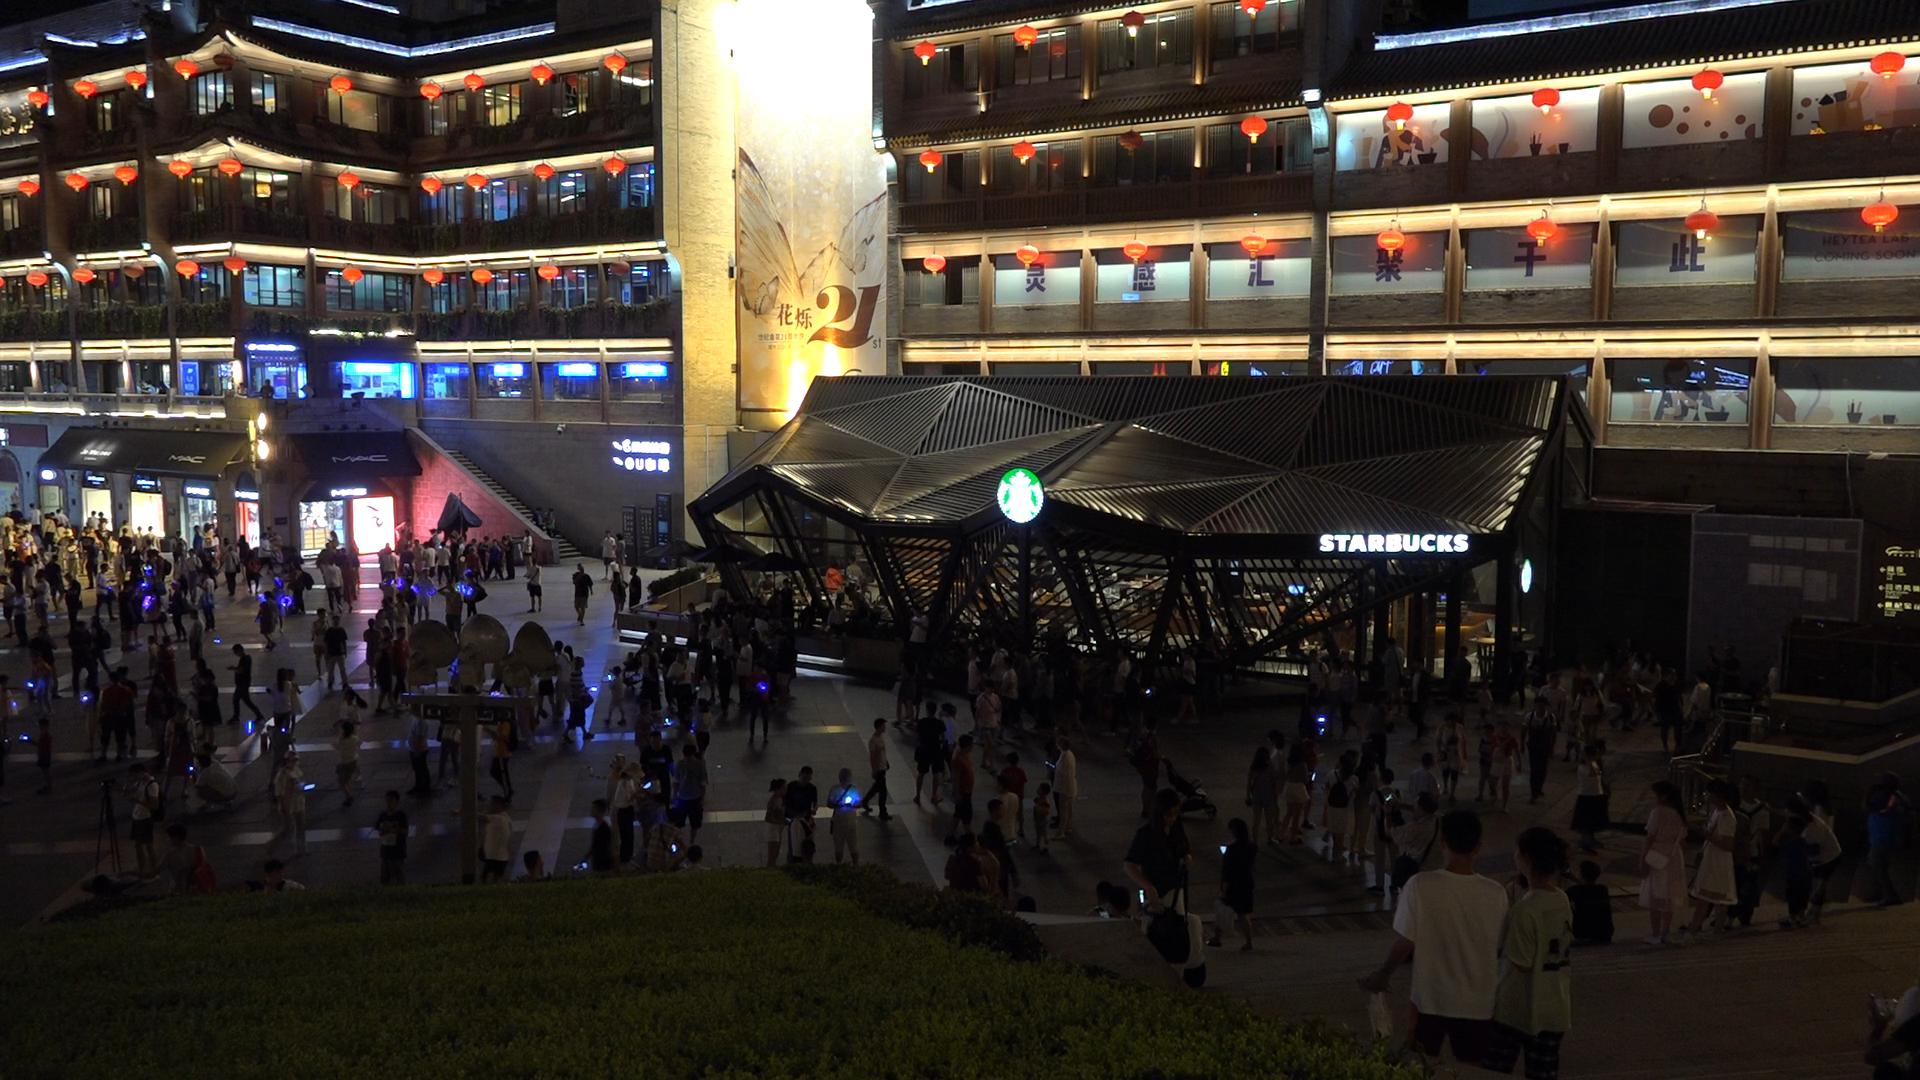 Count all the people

264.